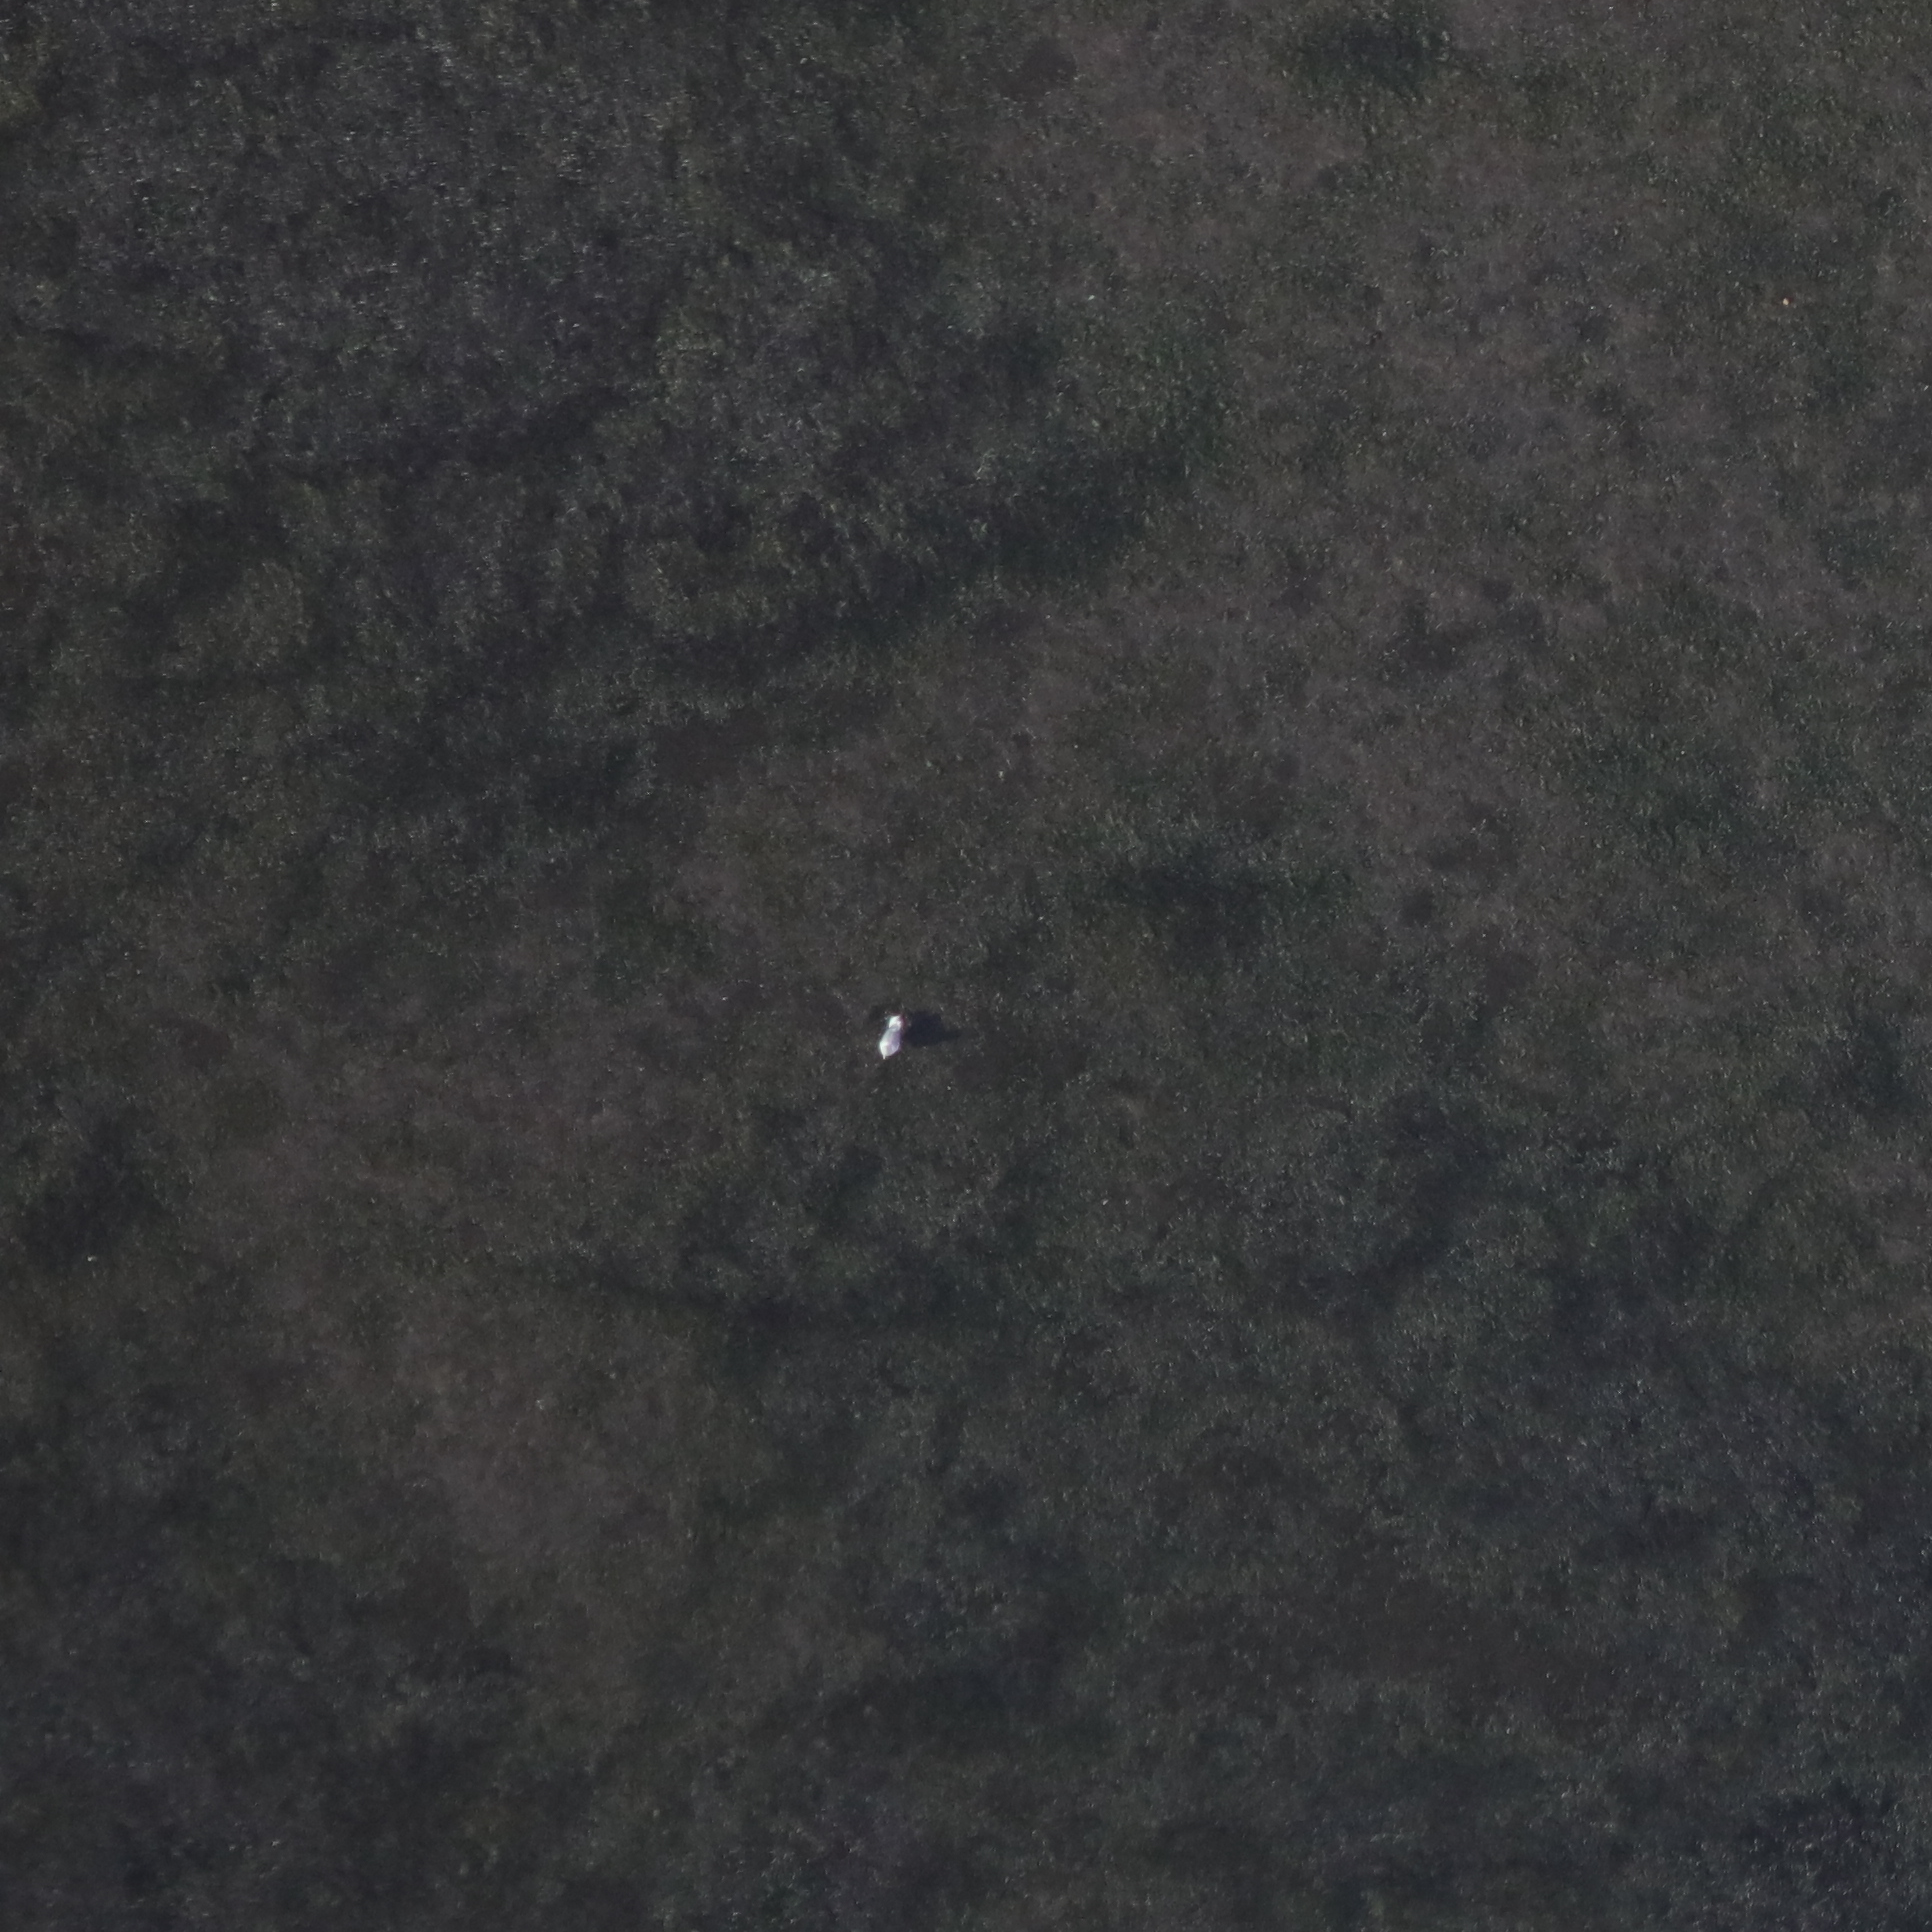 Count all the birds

1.